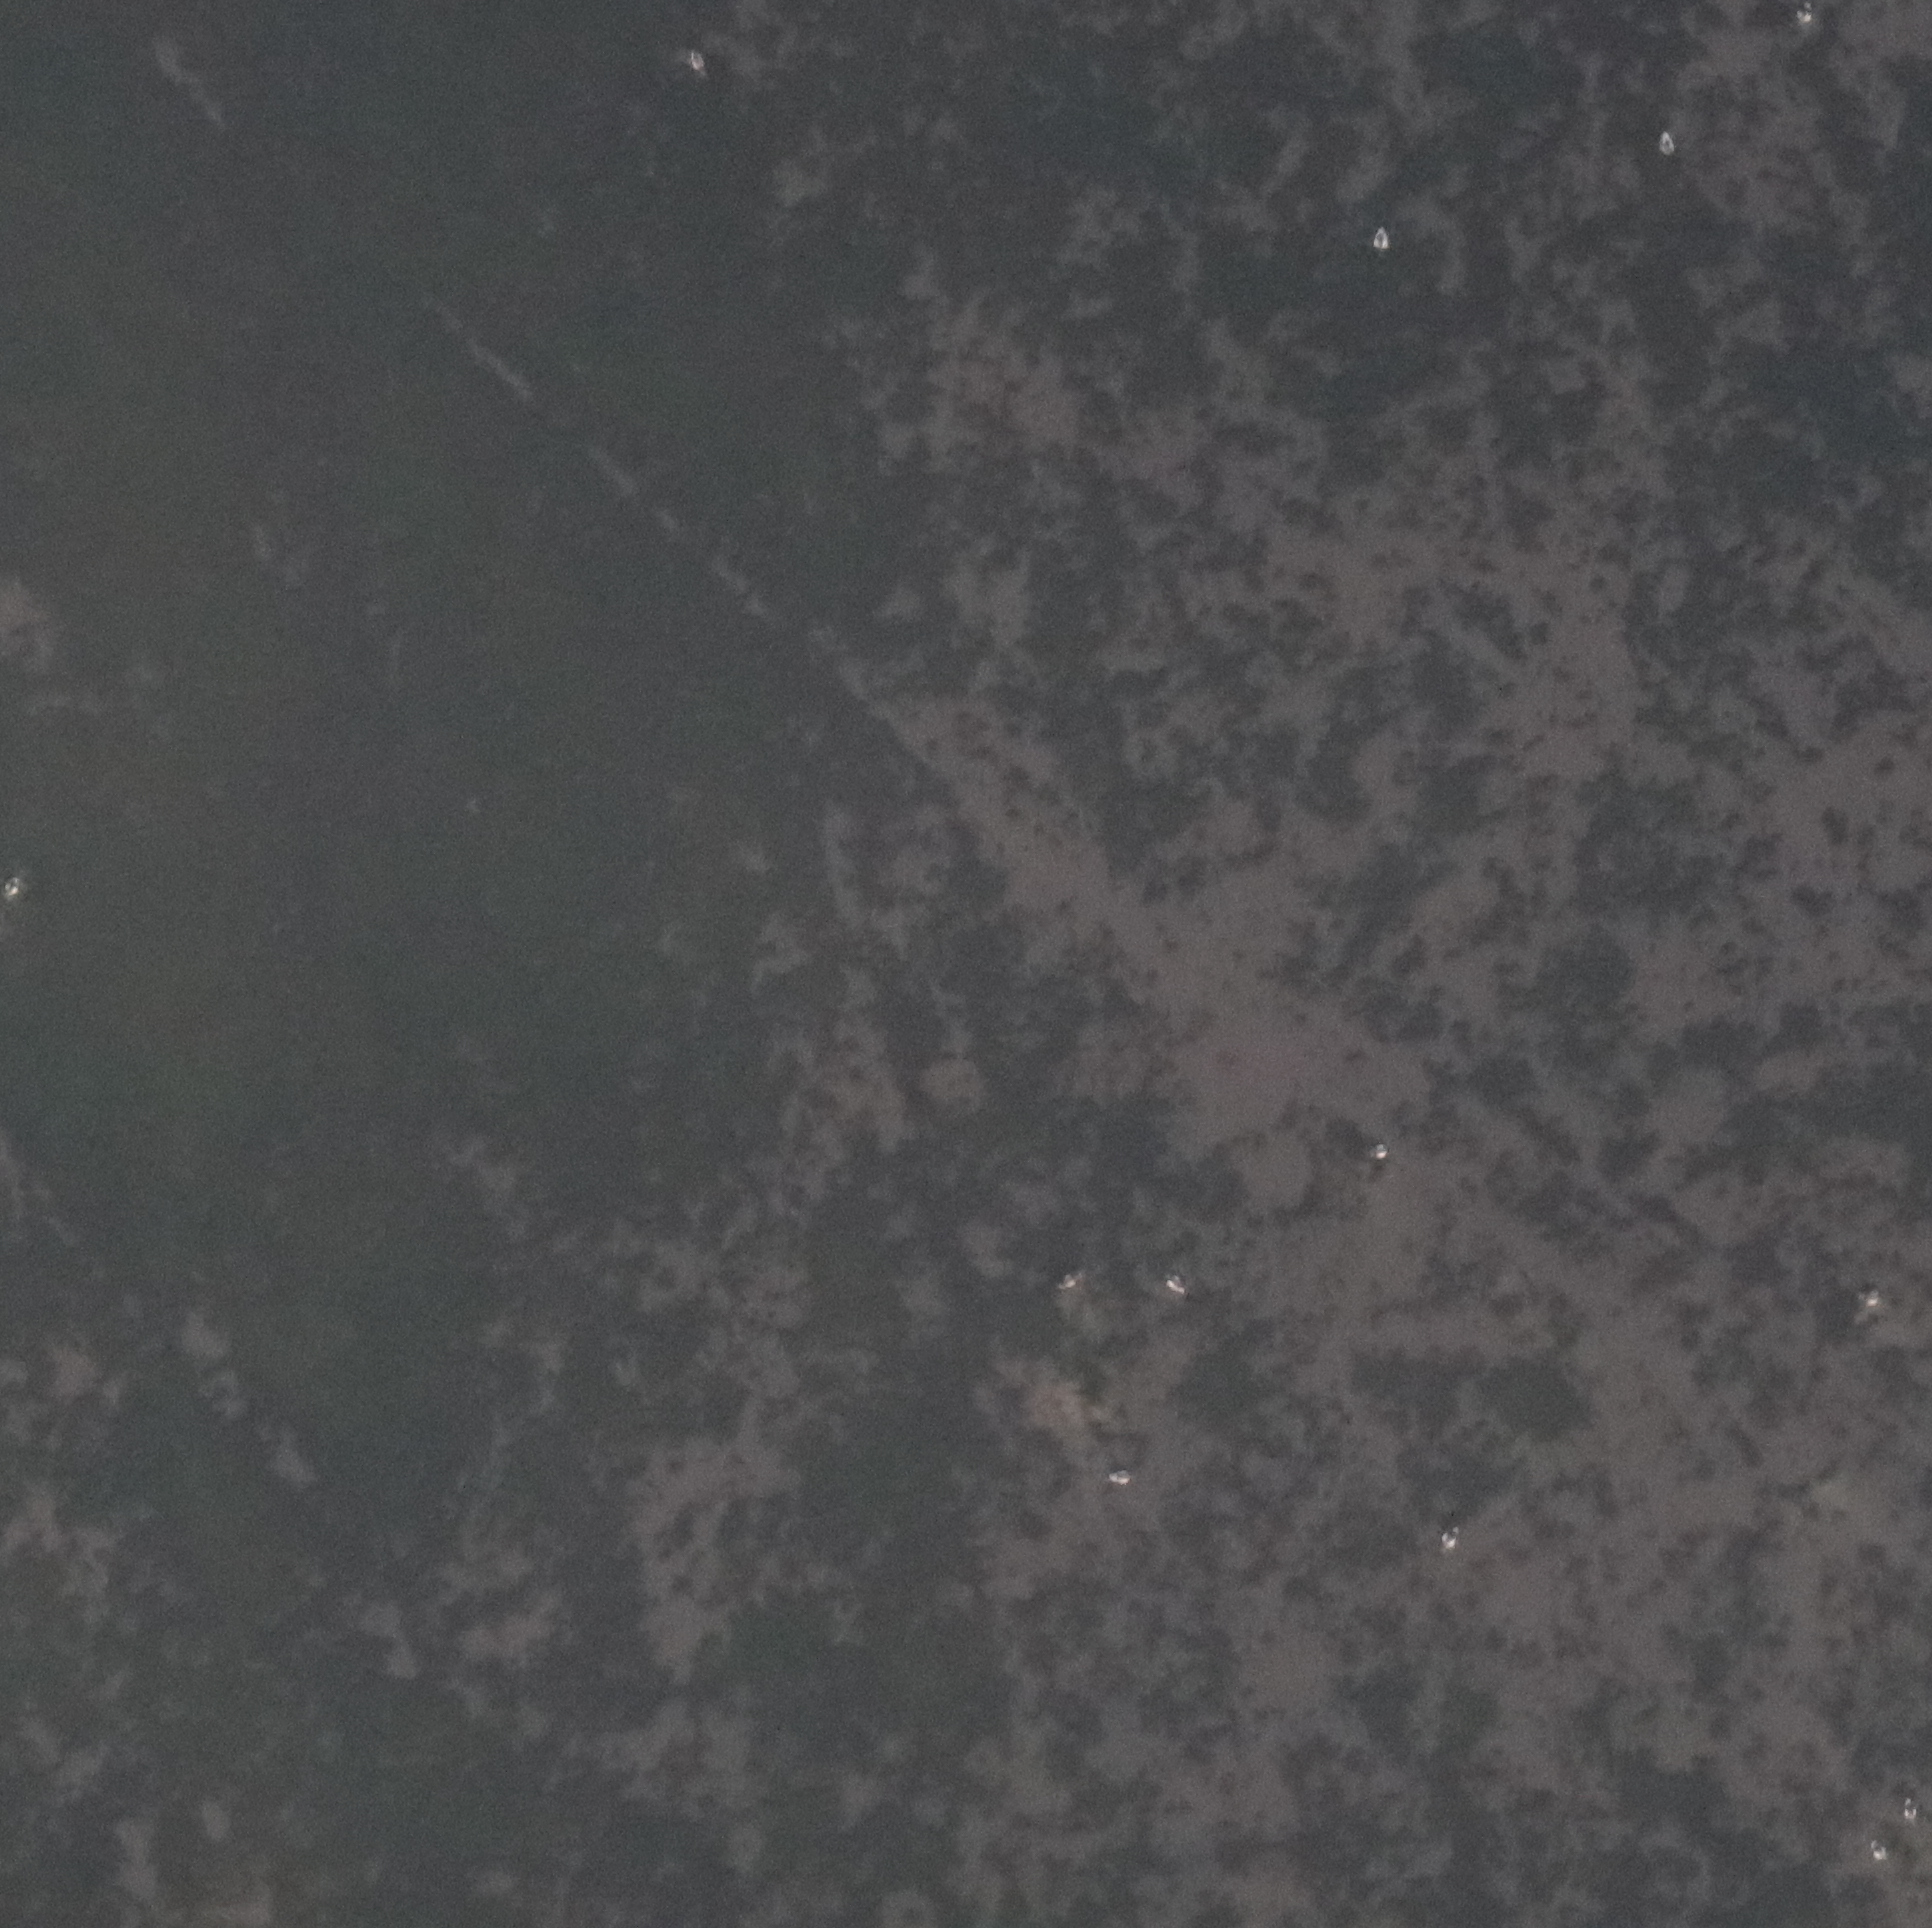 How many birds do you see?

13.